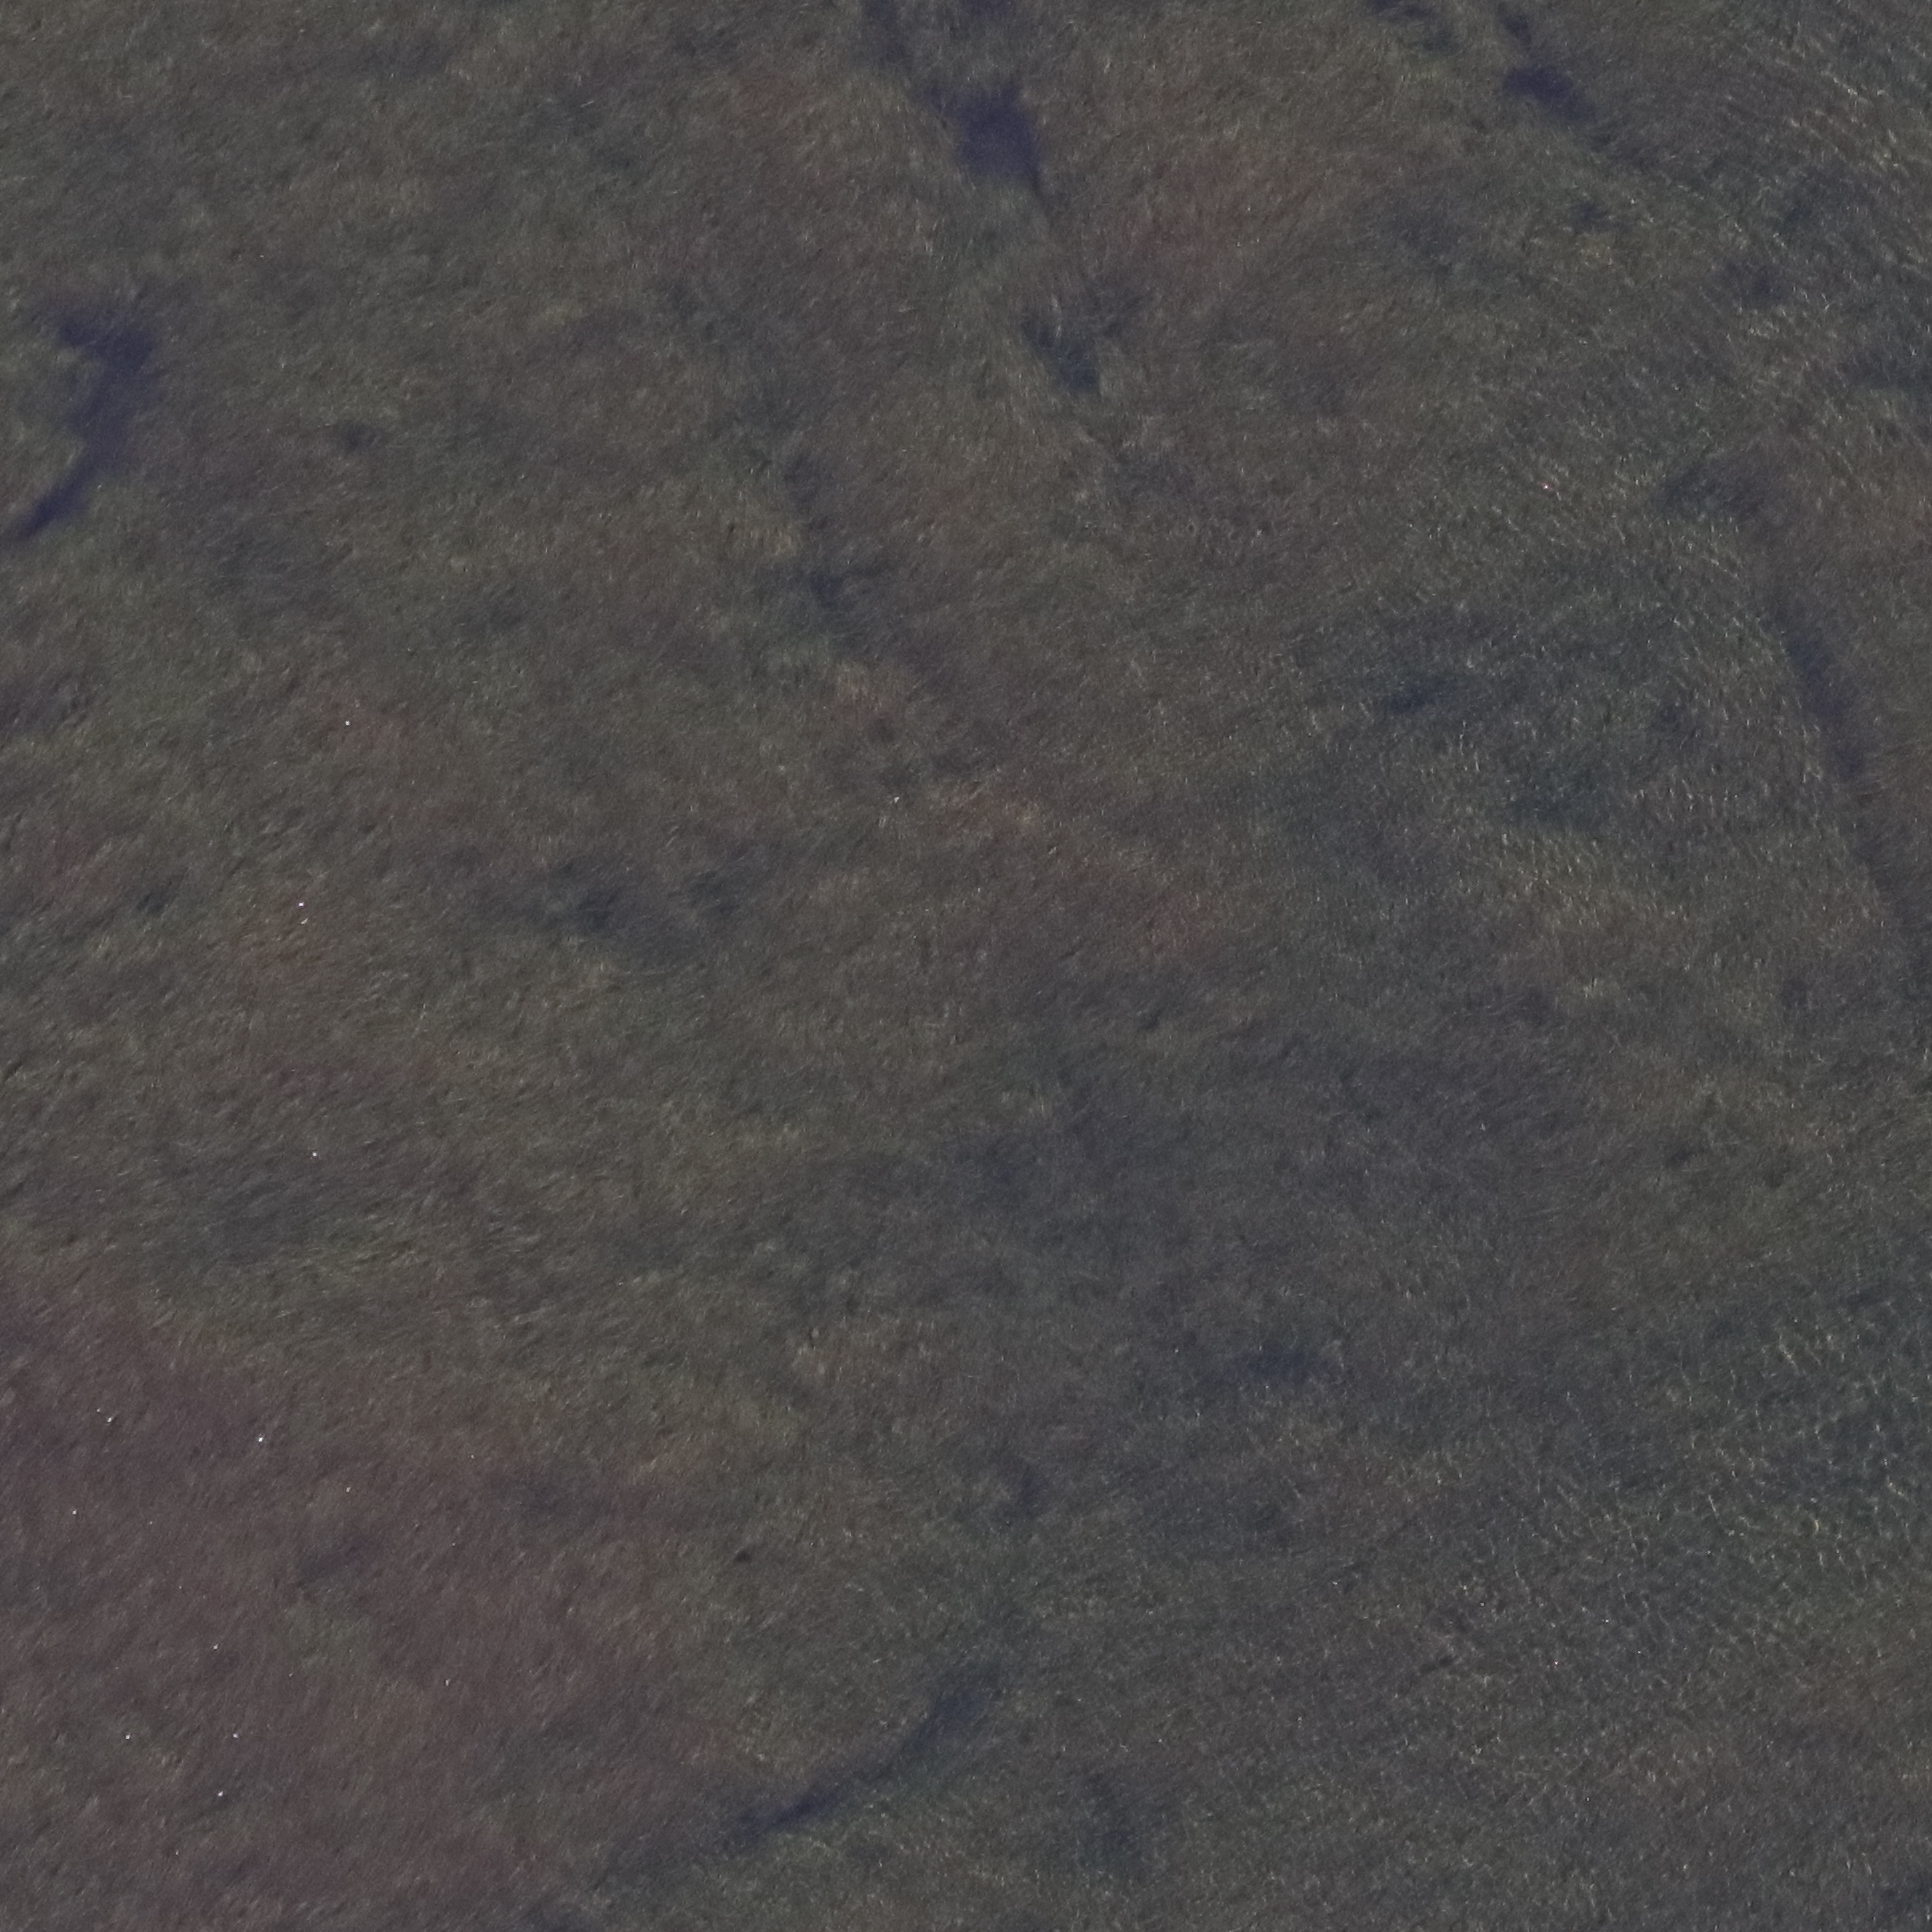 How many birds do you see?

0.